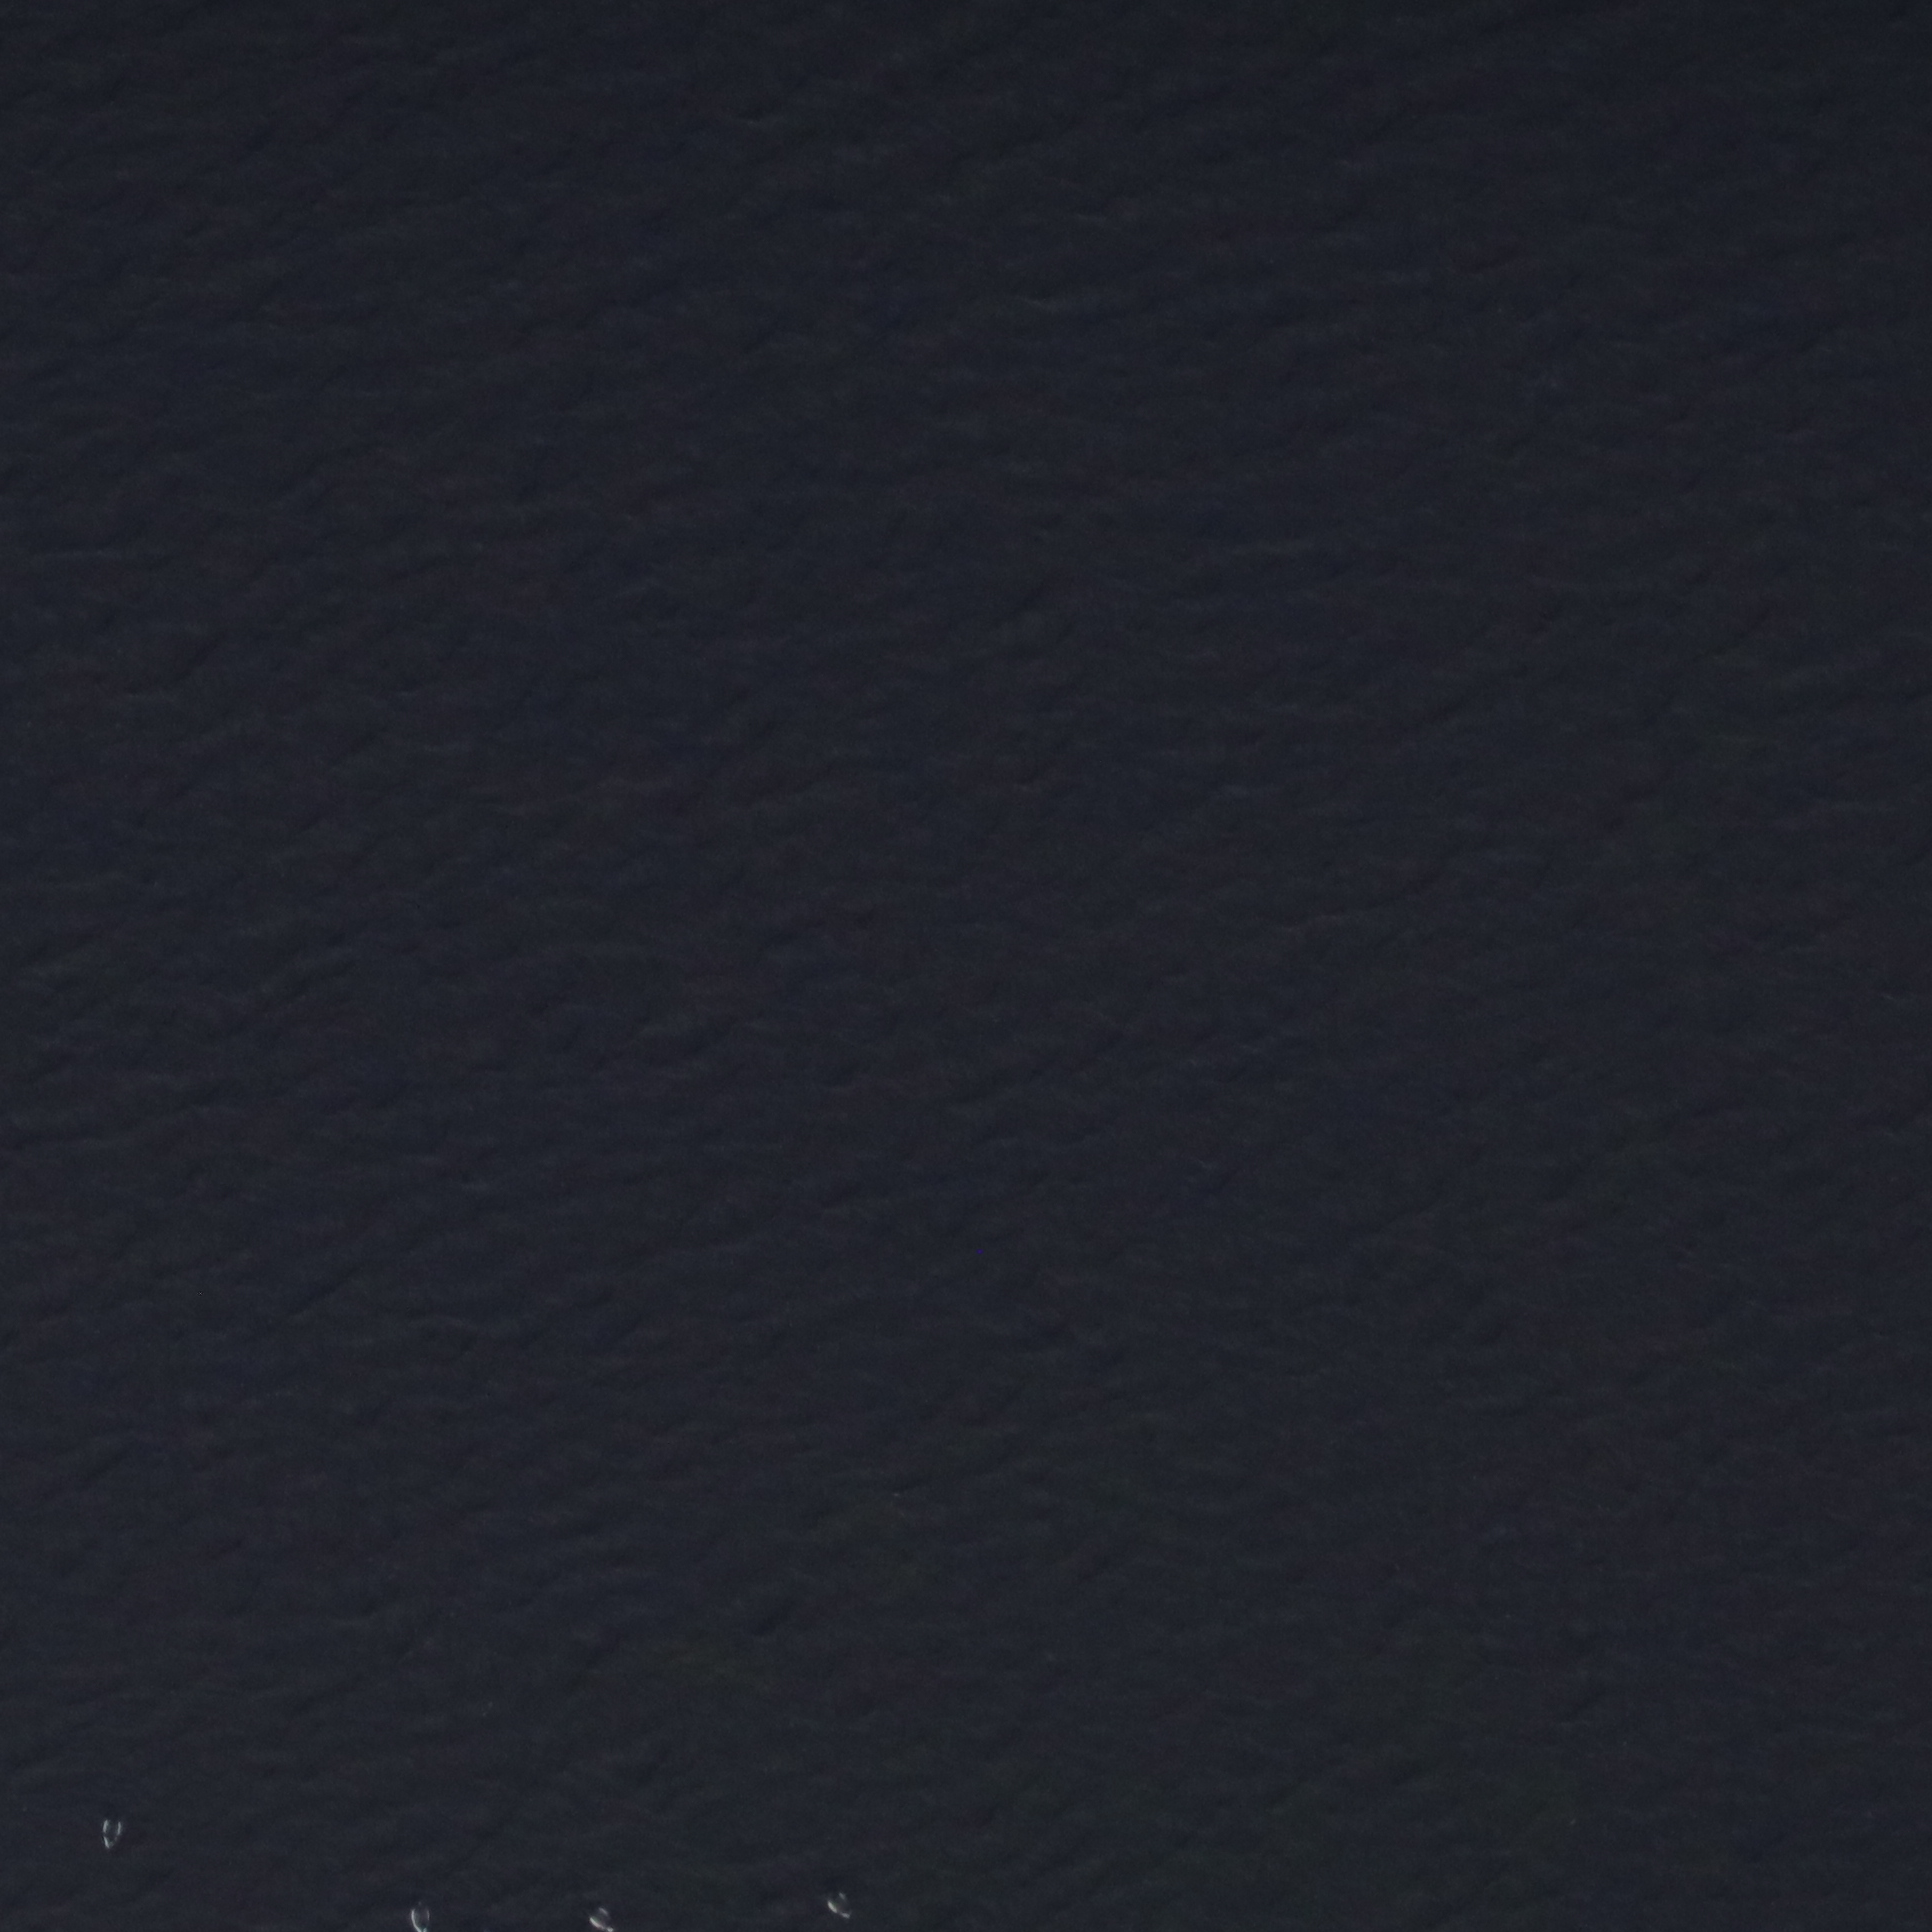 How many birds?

4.